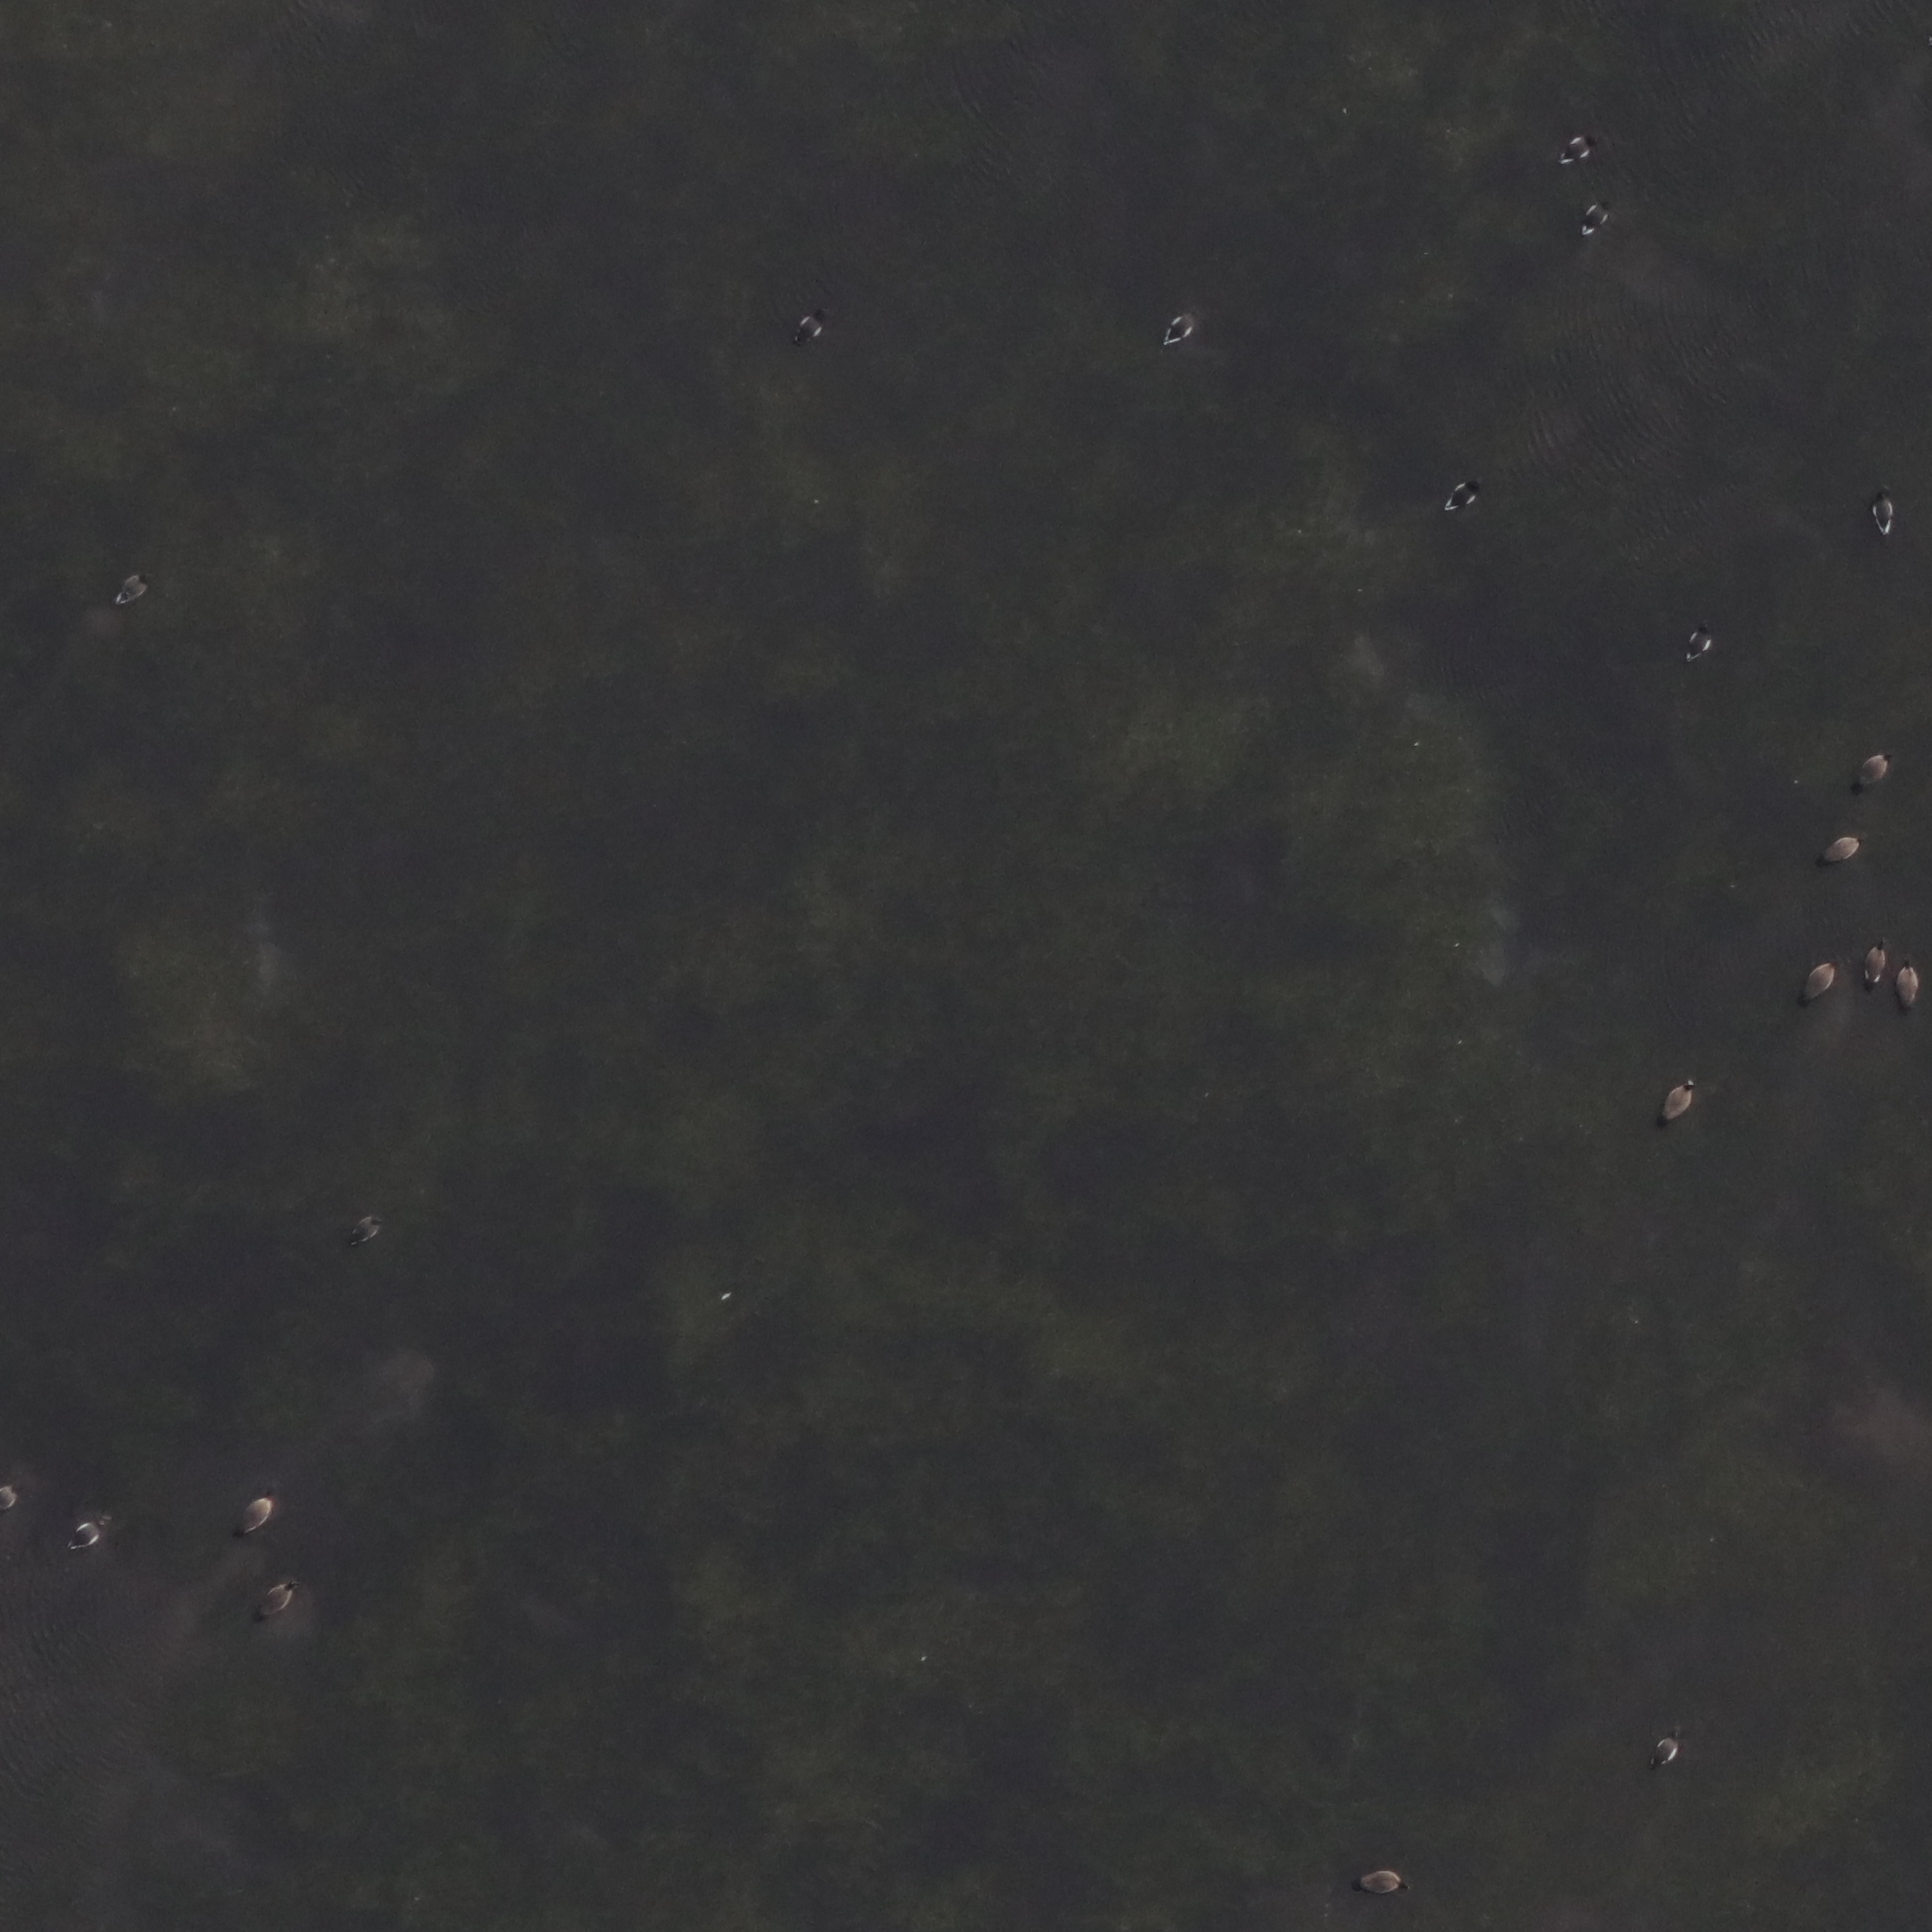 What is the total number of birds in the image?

21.